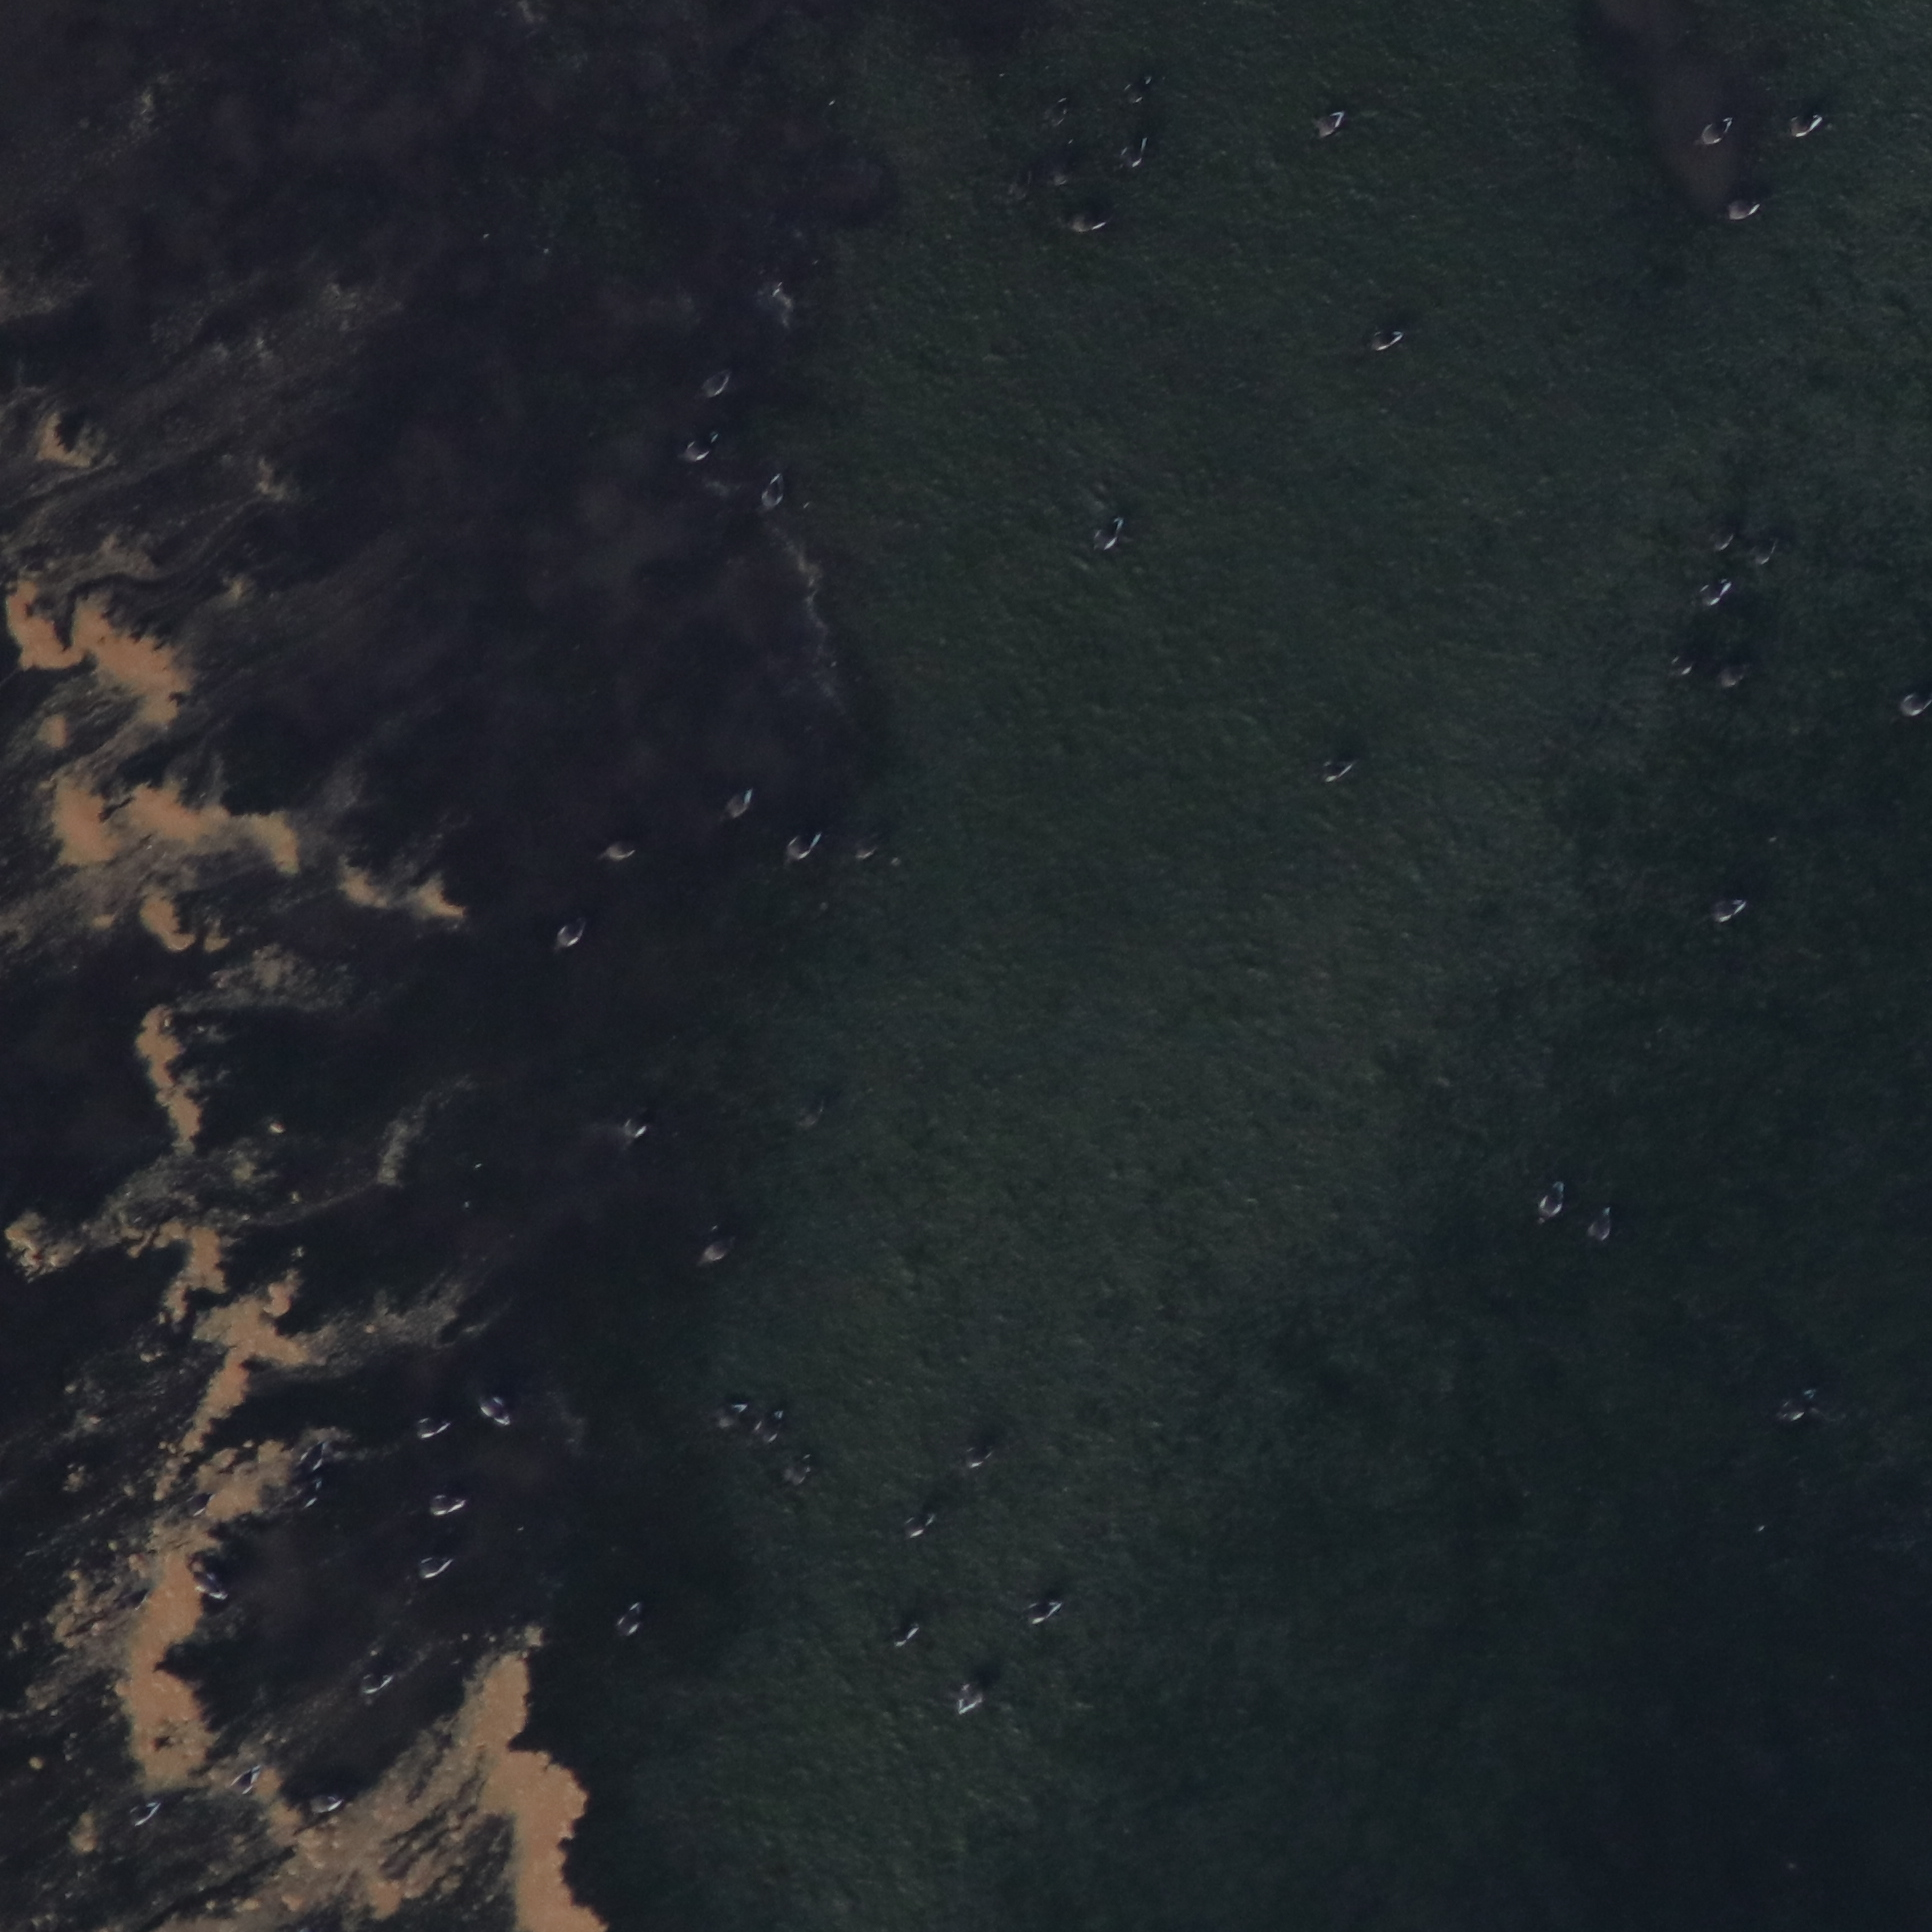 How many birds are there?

52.